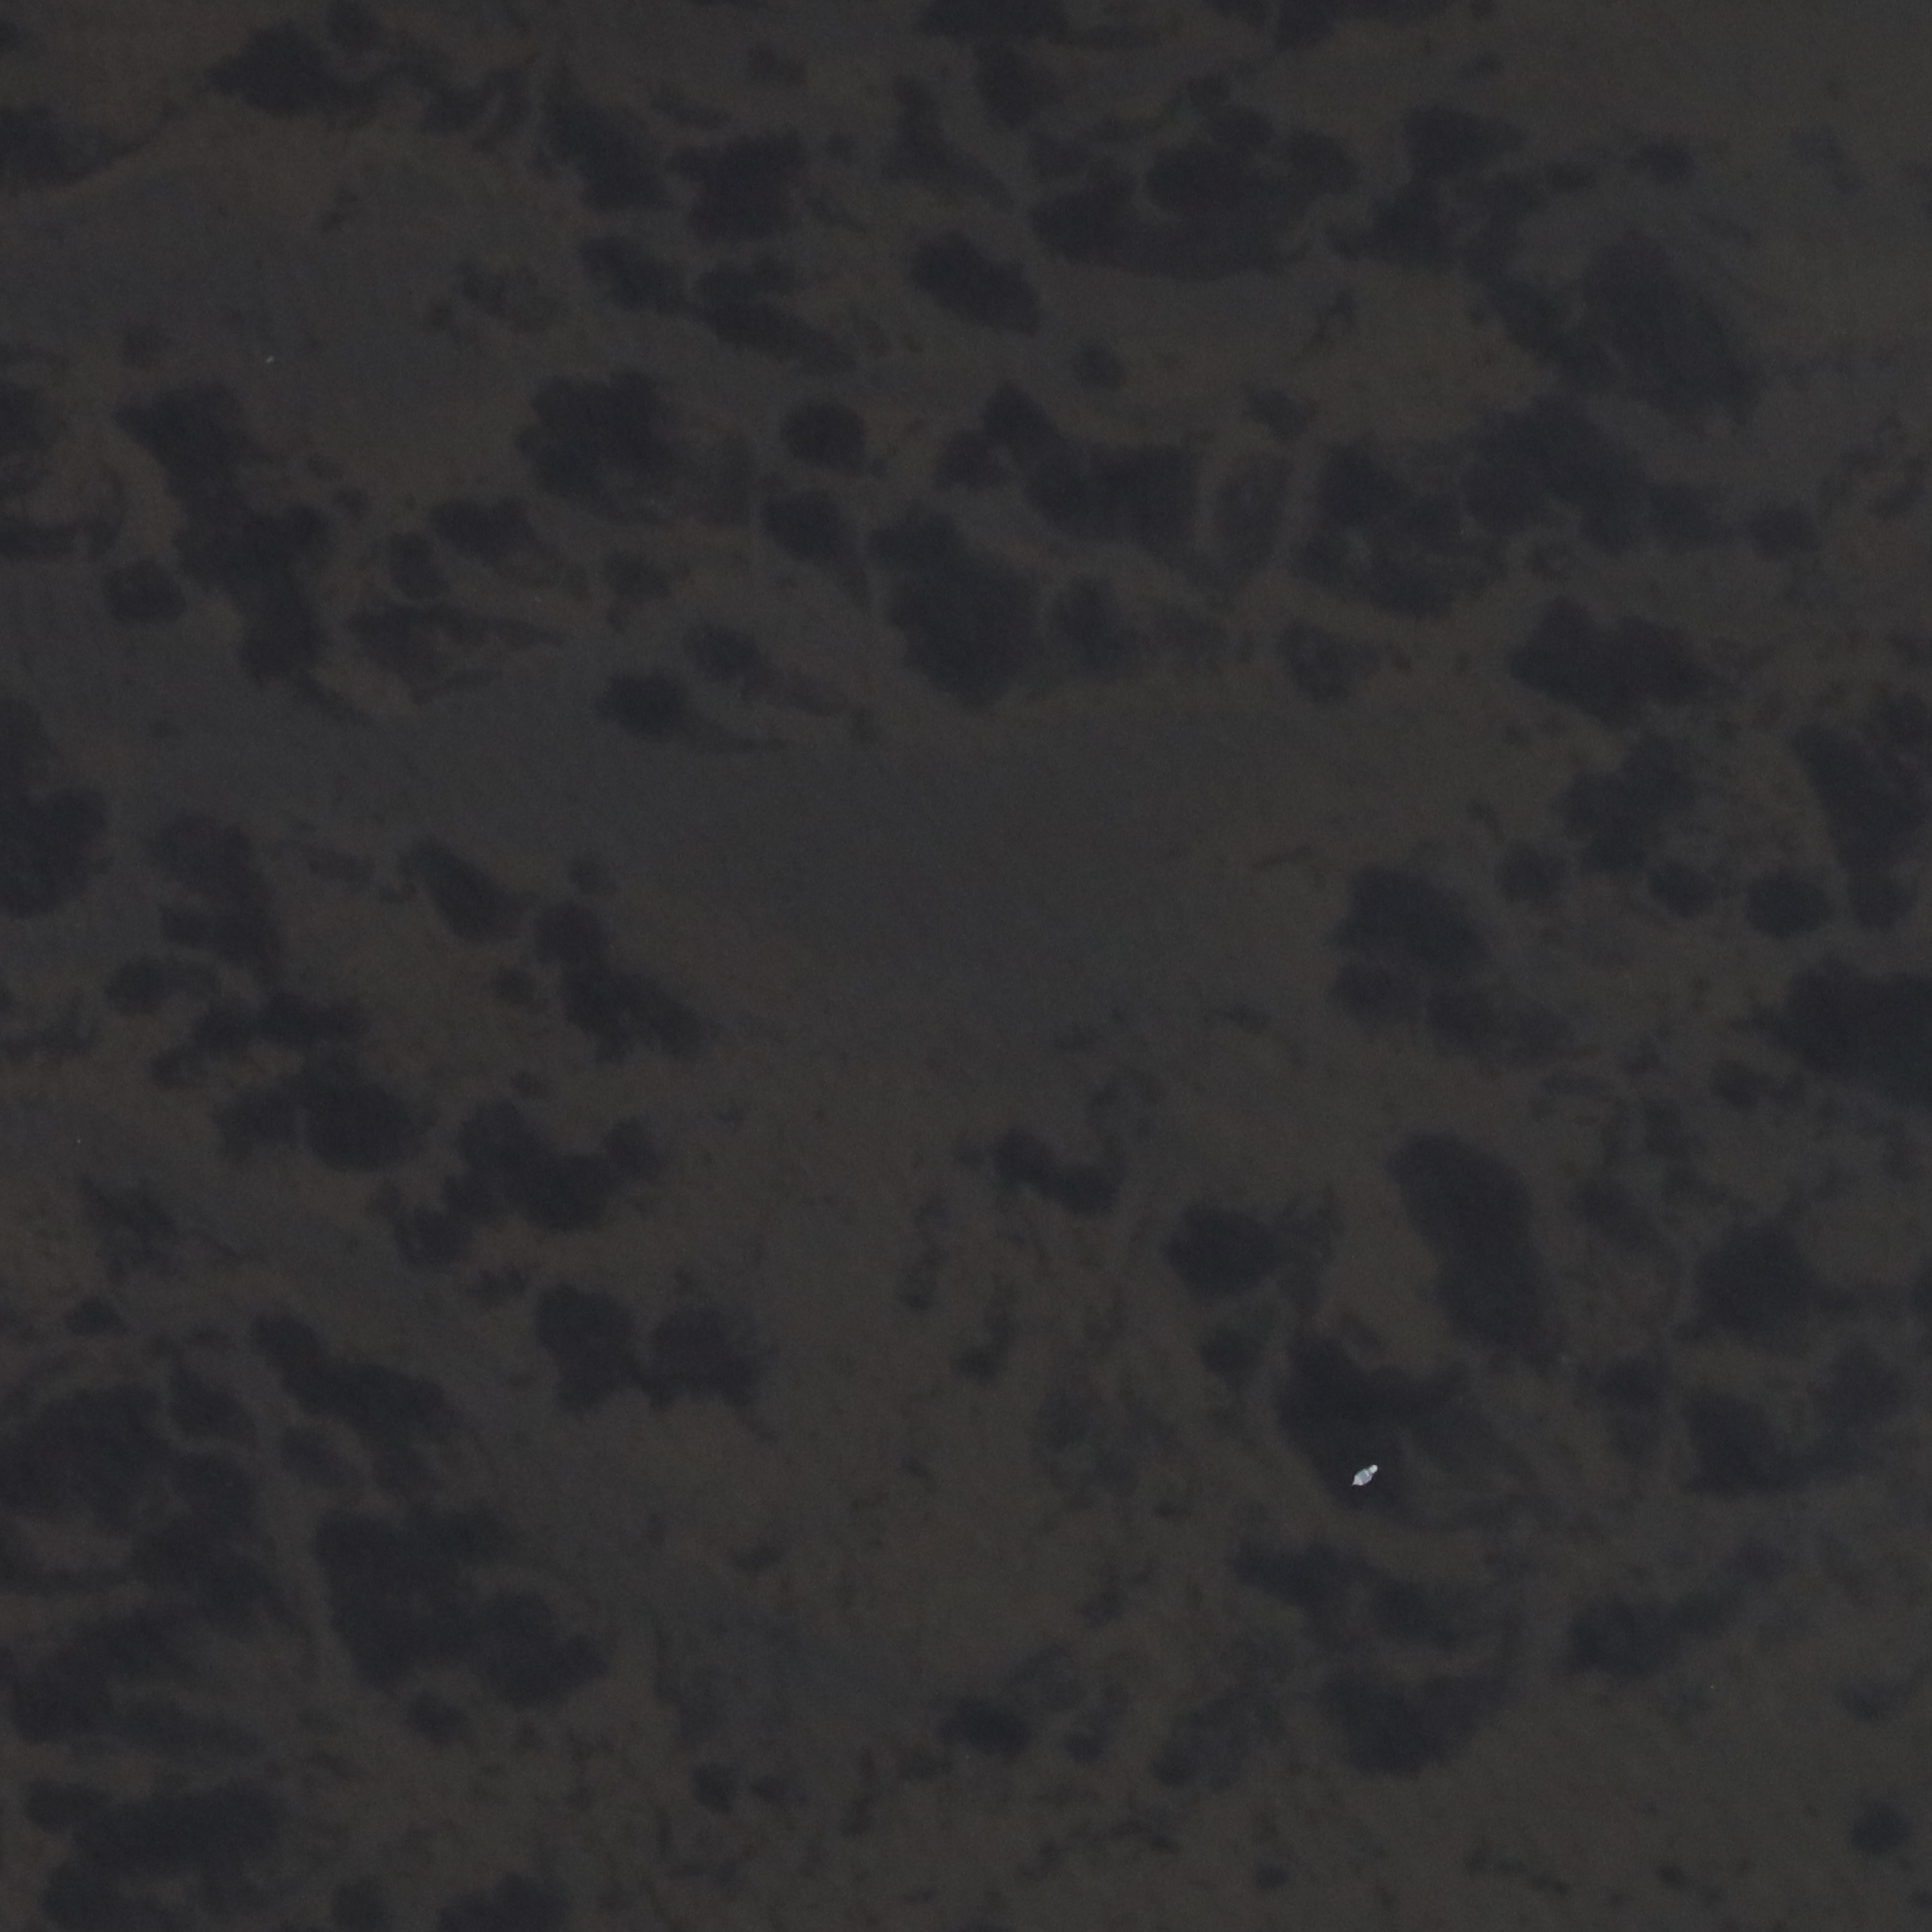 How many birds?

1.